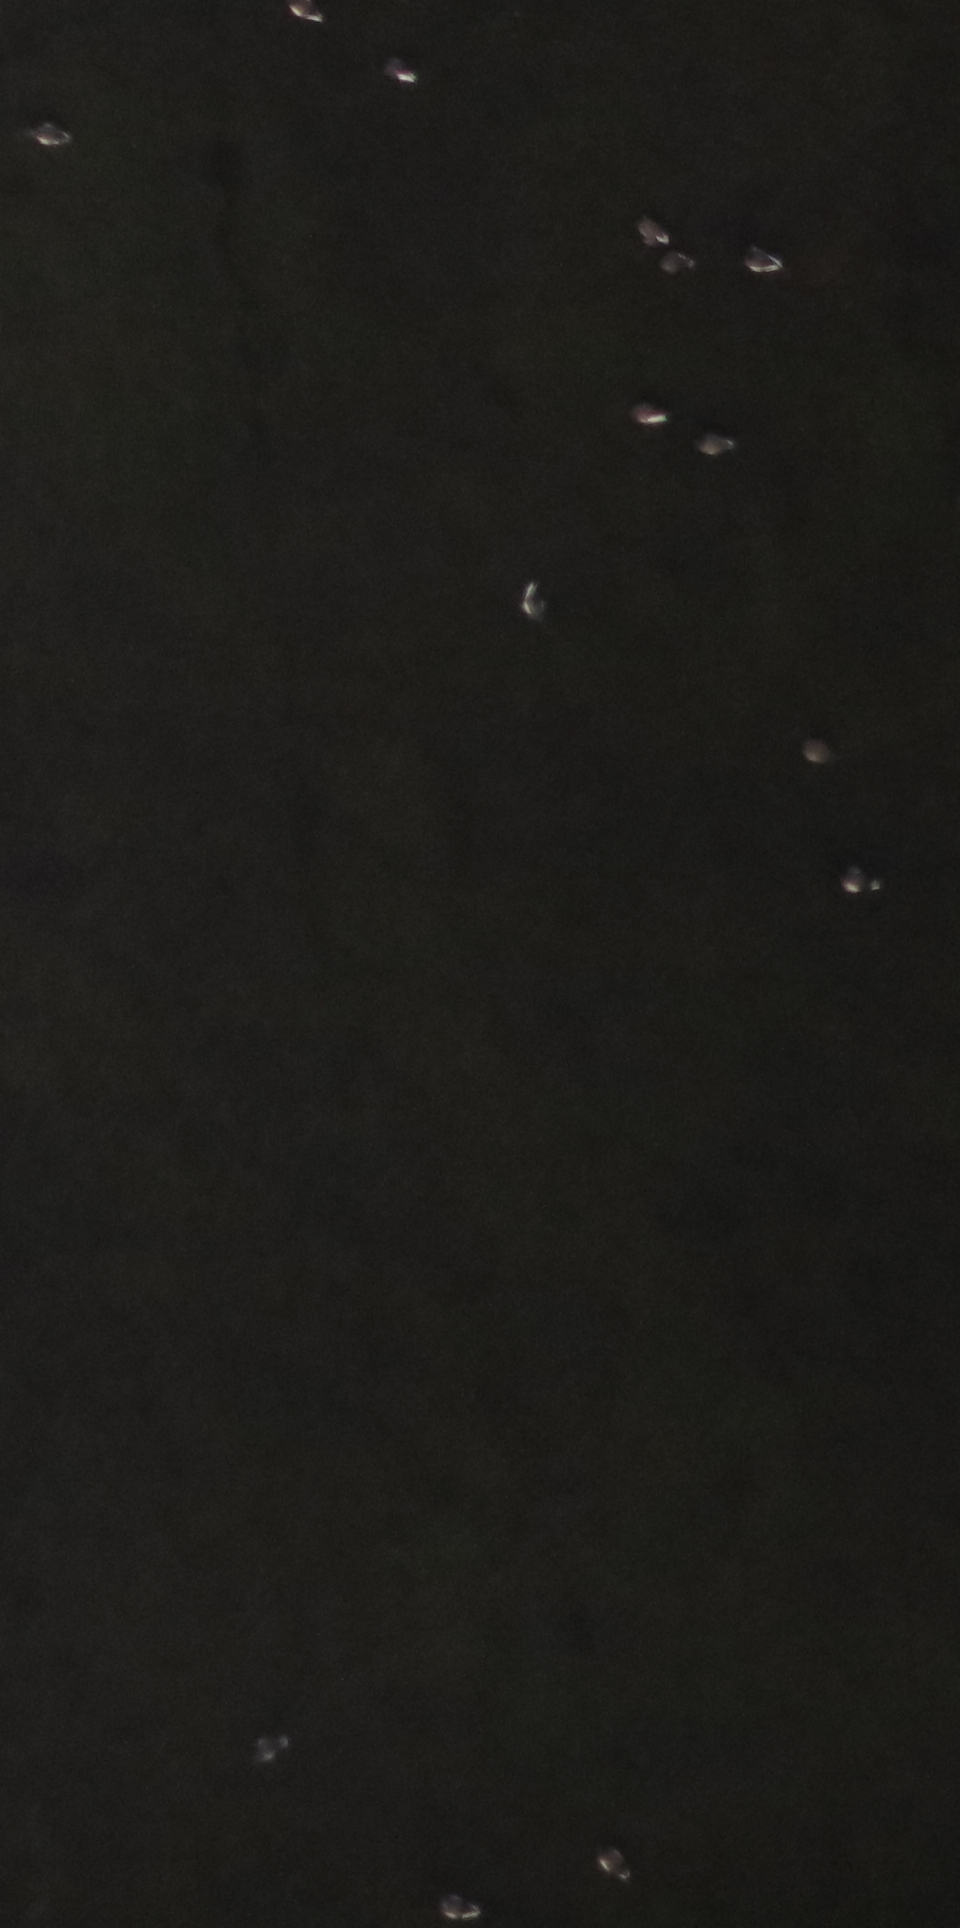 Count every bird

14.